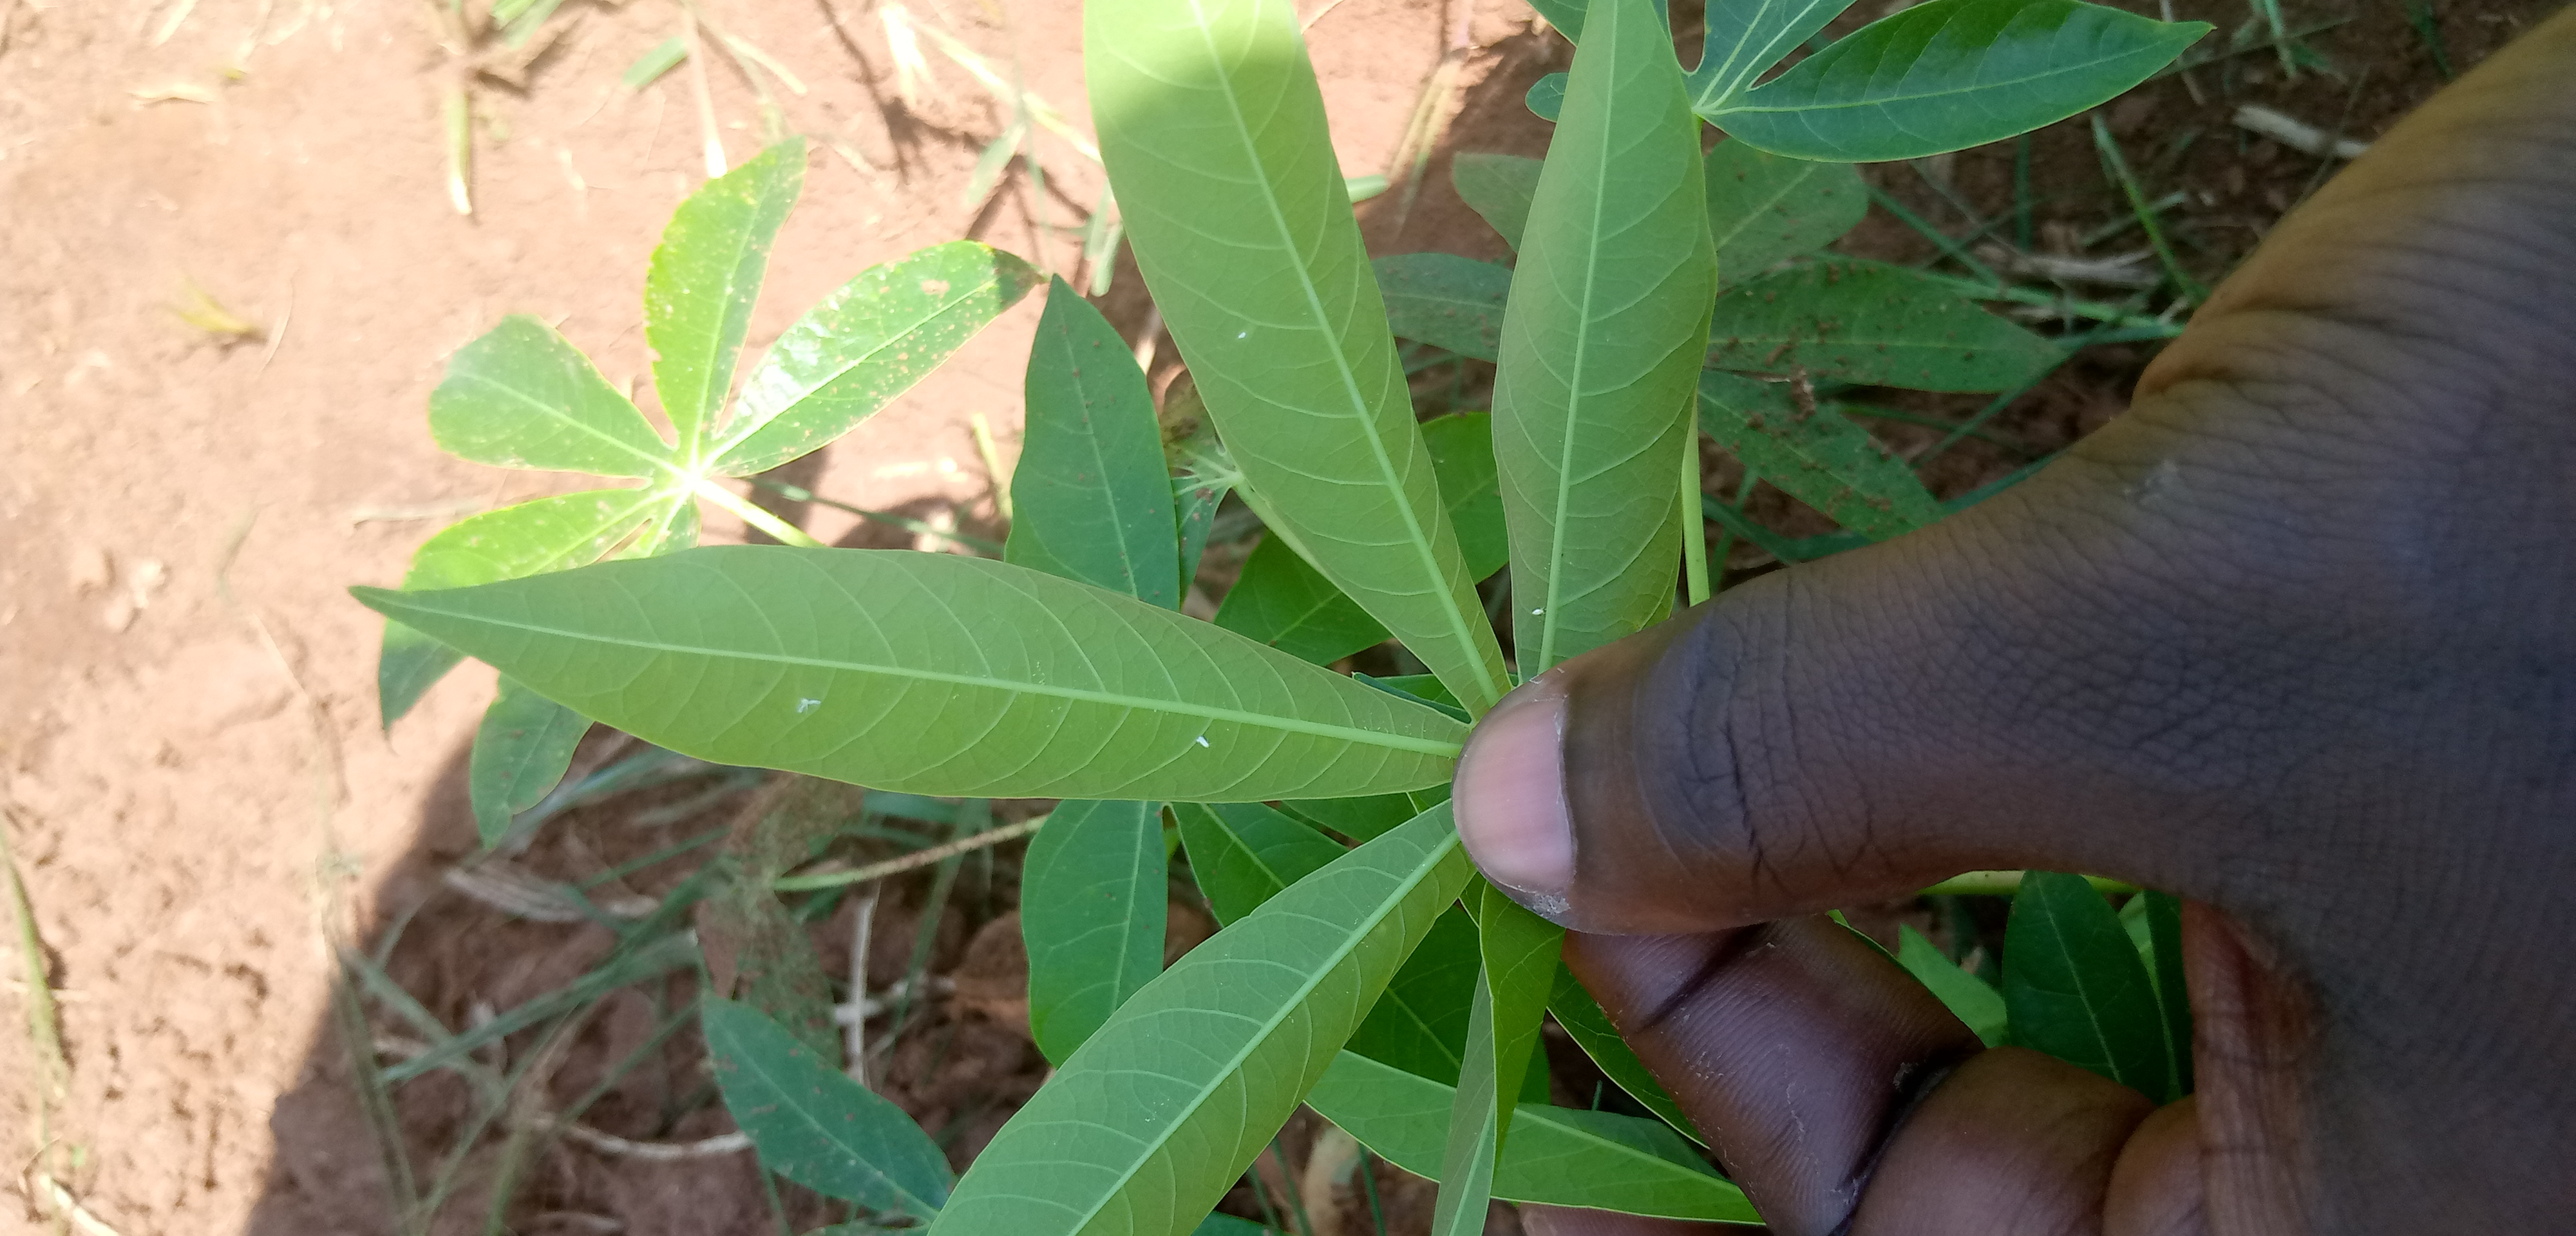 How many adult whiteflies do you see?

4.